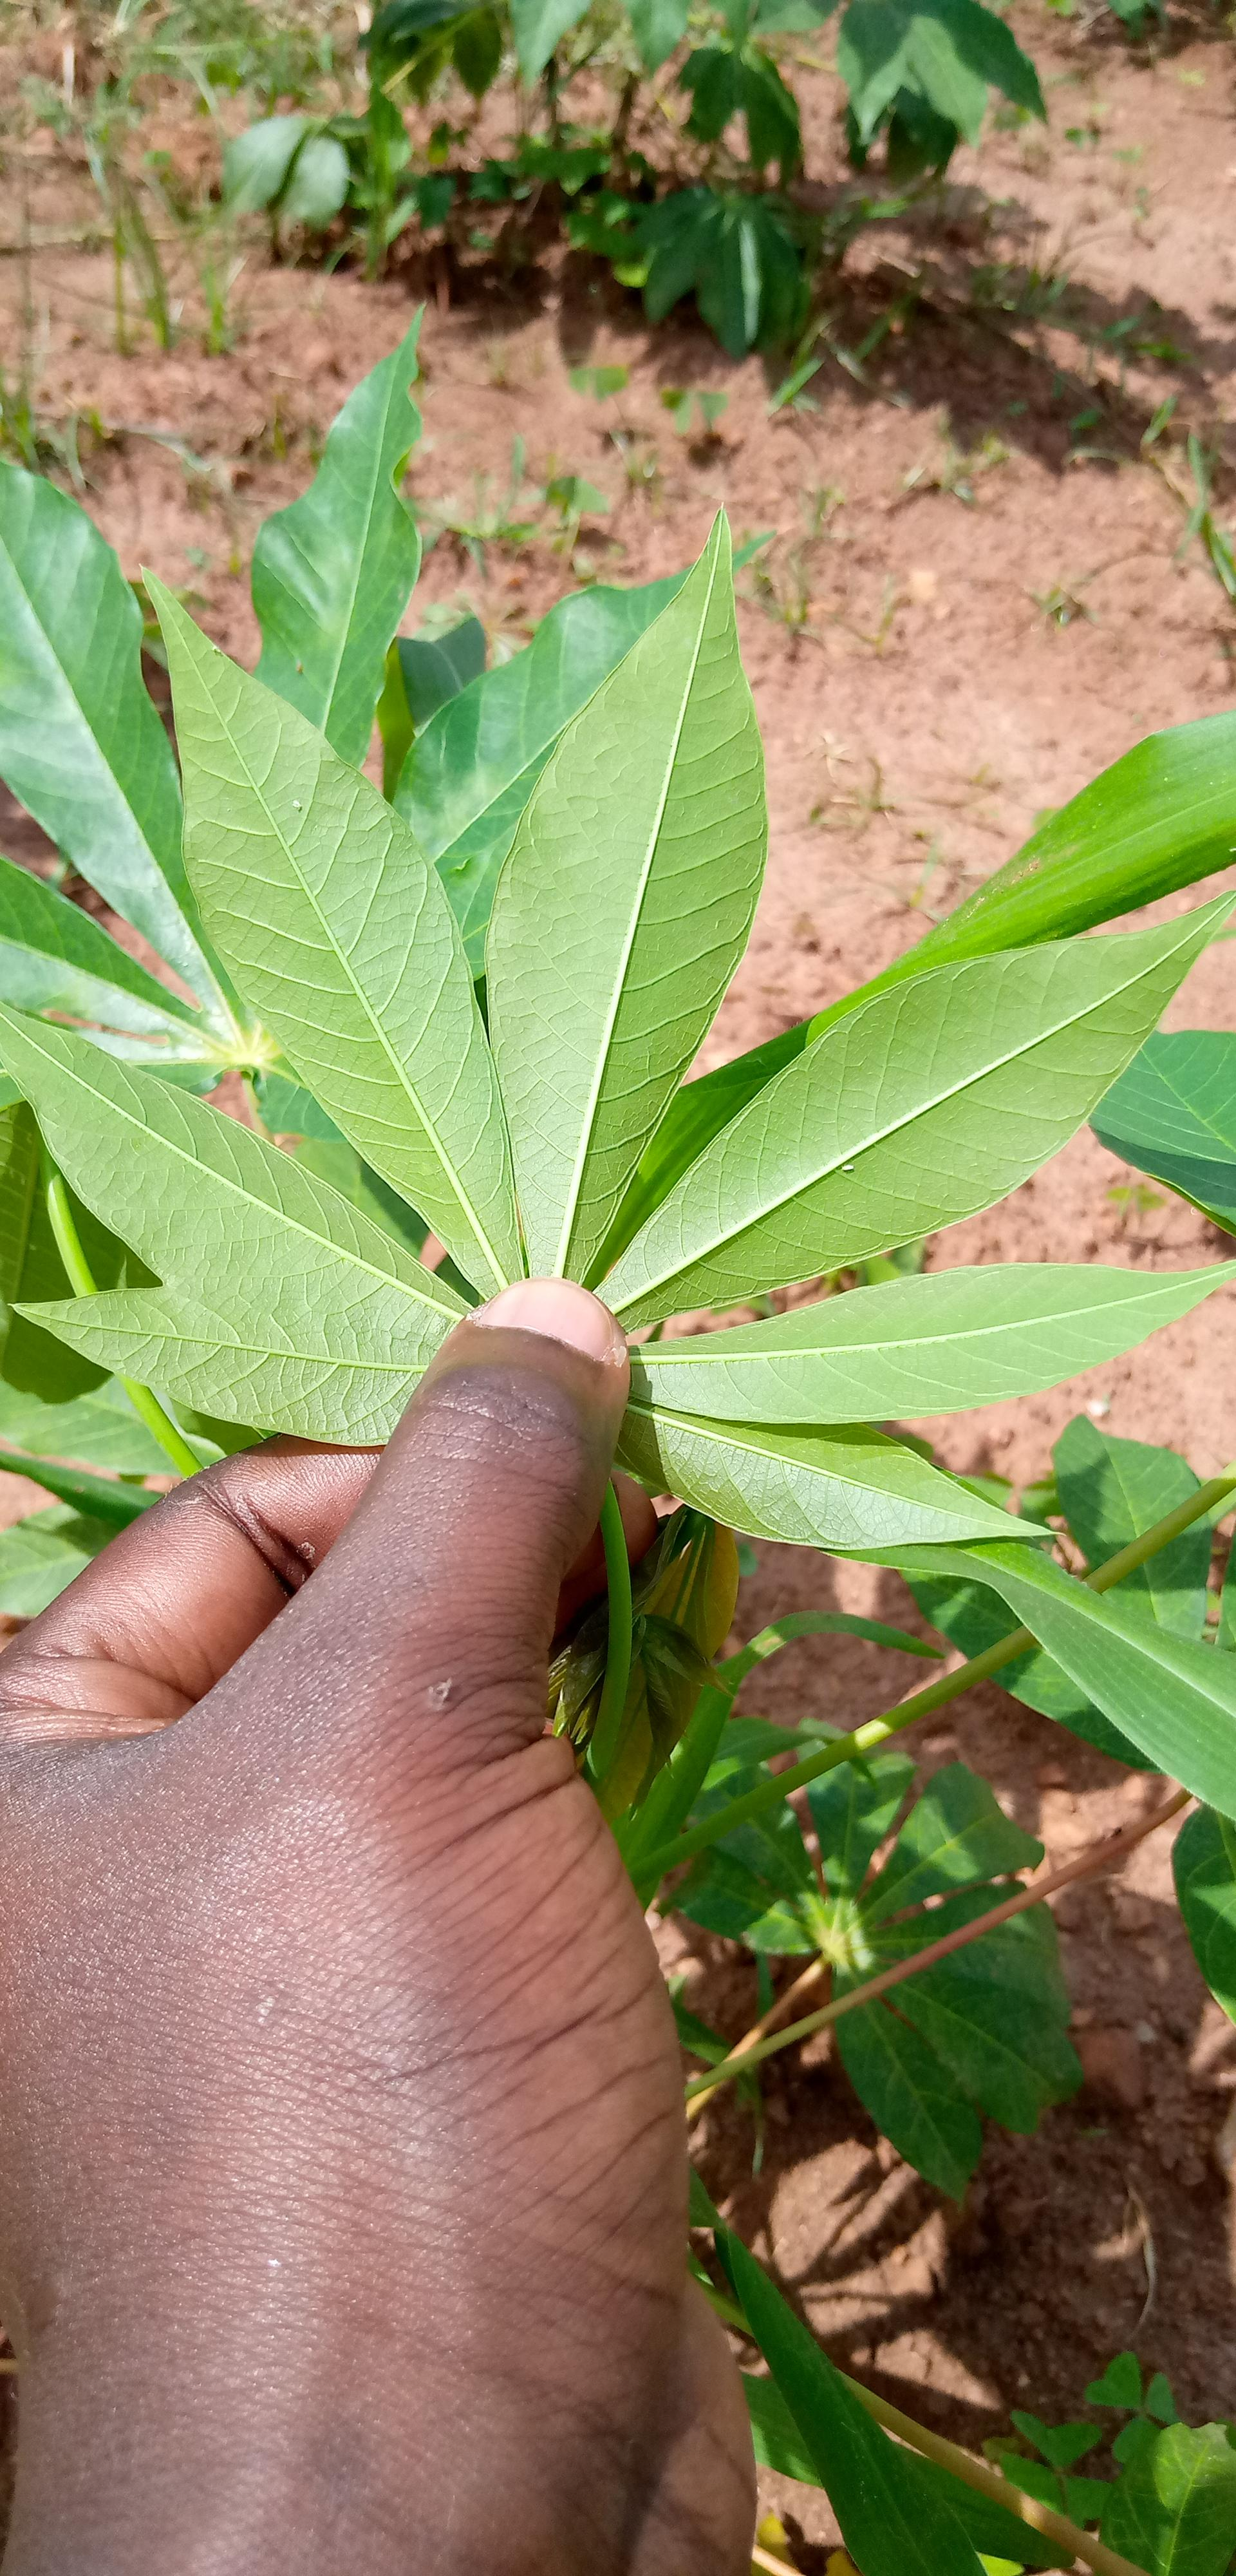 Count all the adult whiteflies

3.